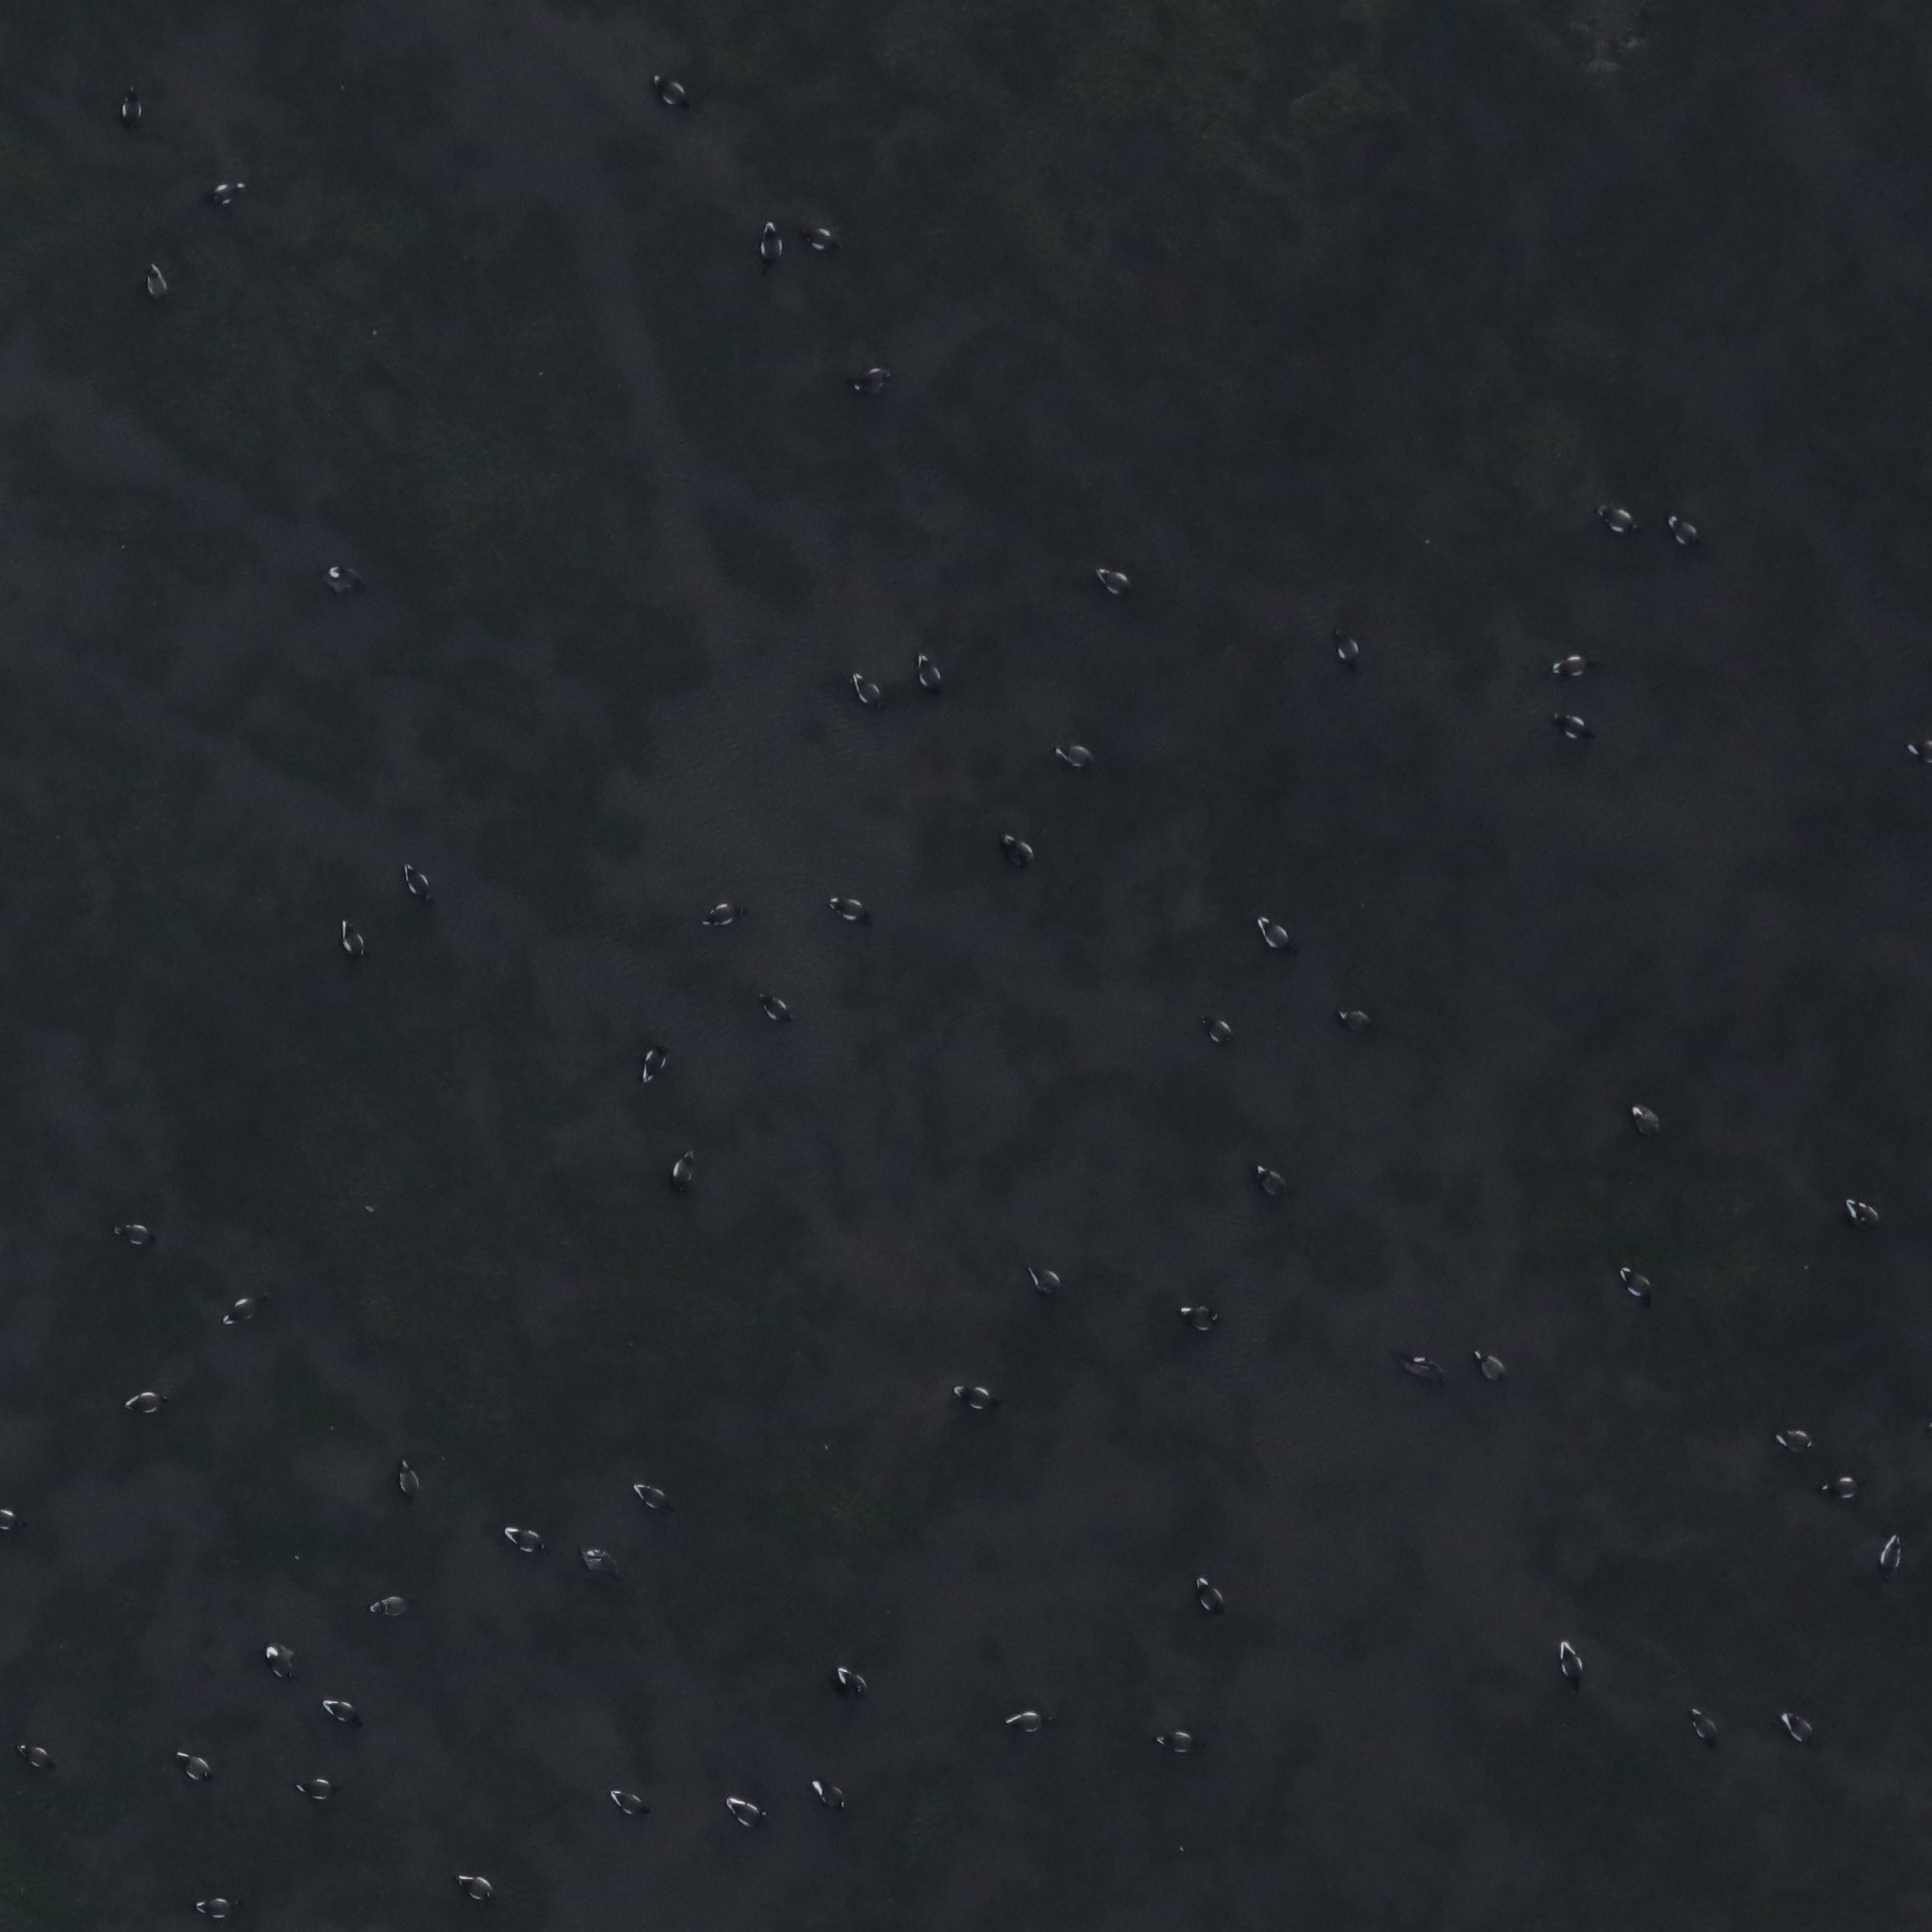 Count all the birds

67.